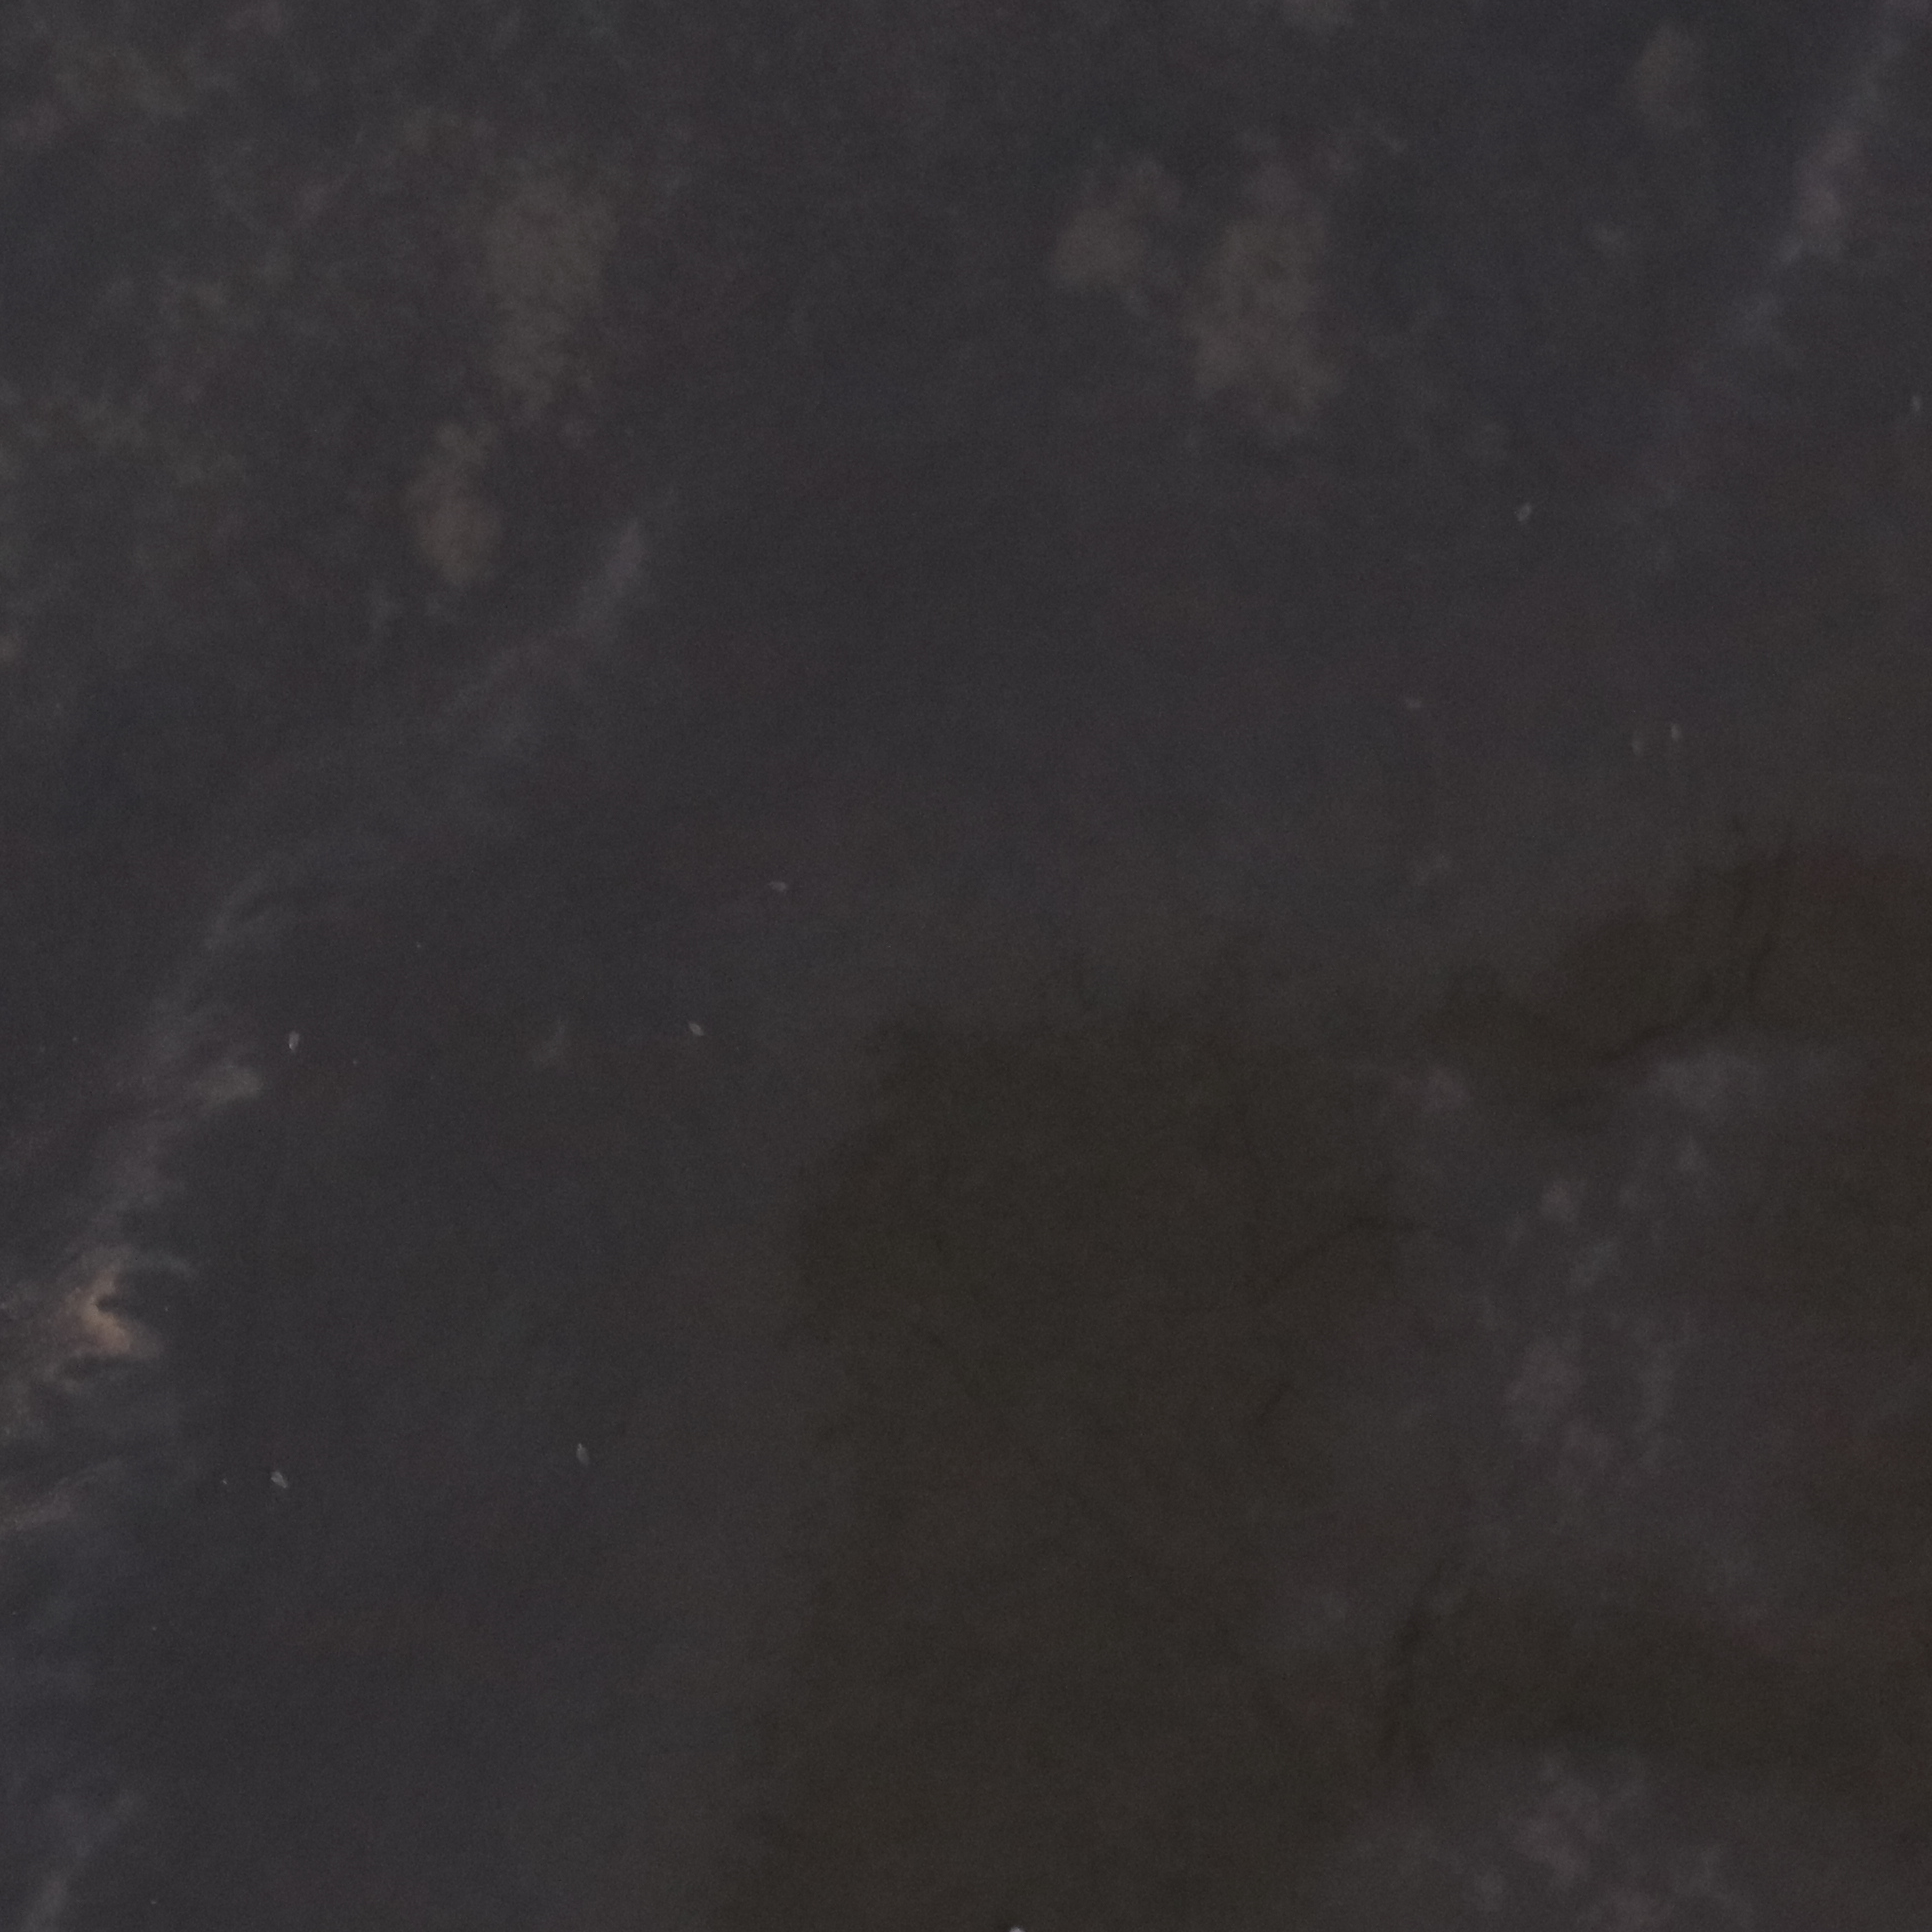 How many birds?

10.